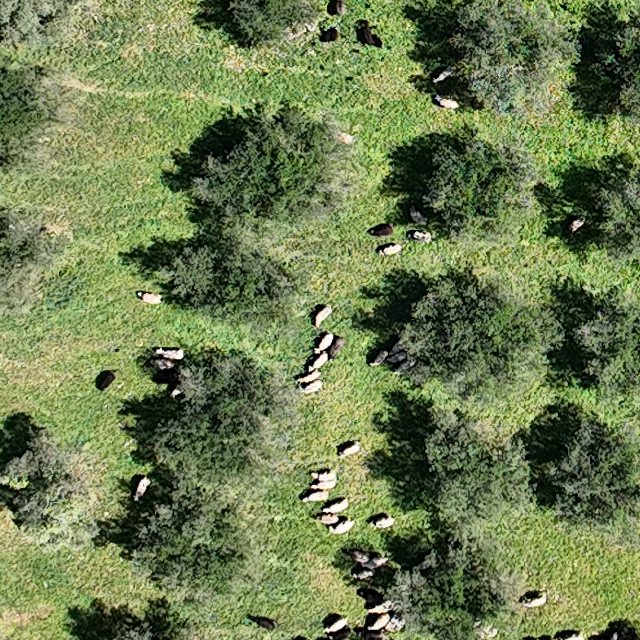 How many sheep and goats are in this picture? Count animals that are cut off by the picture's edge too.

47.